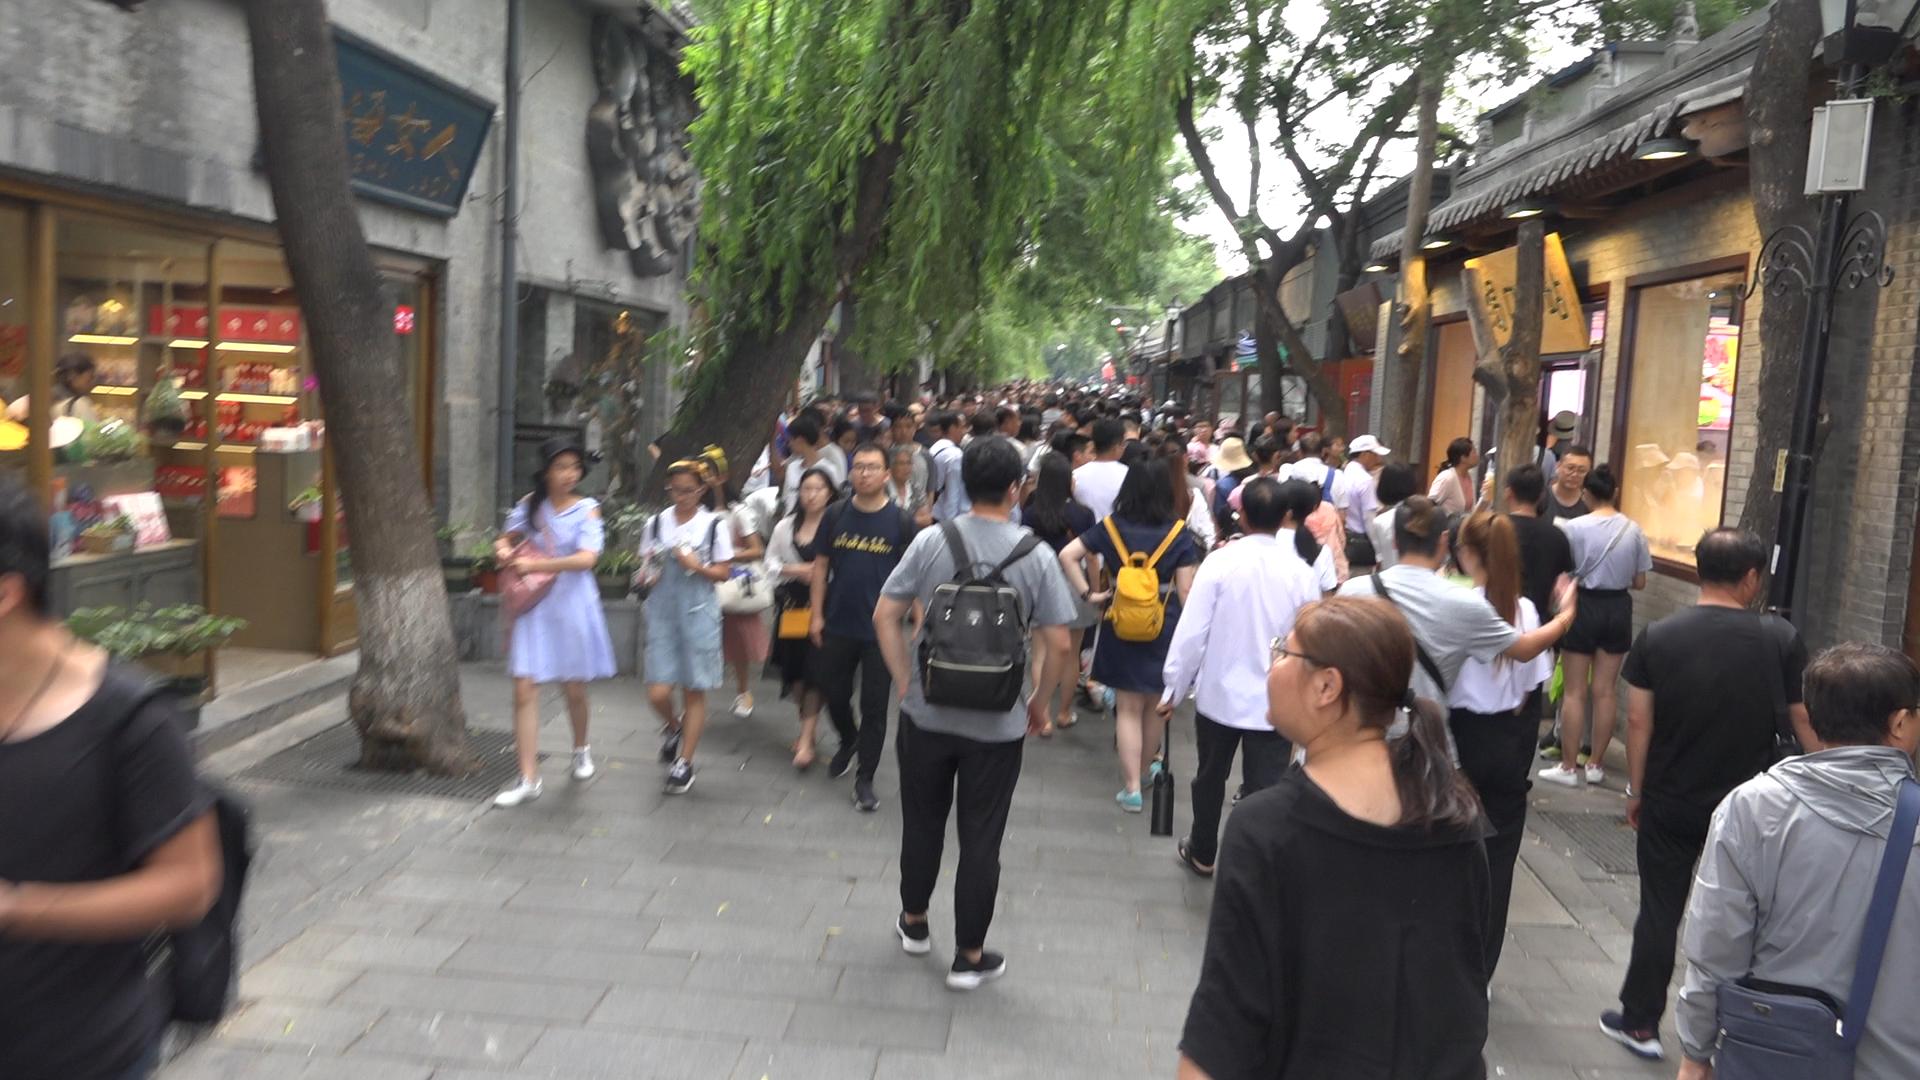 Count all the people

97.